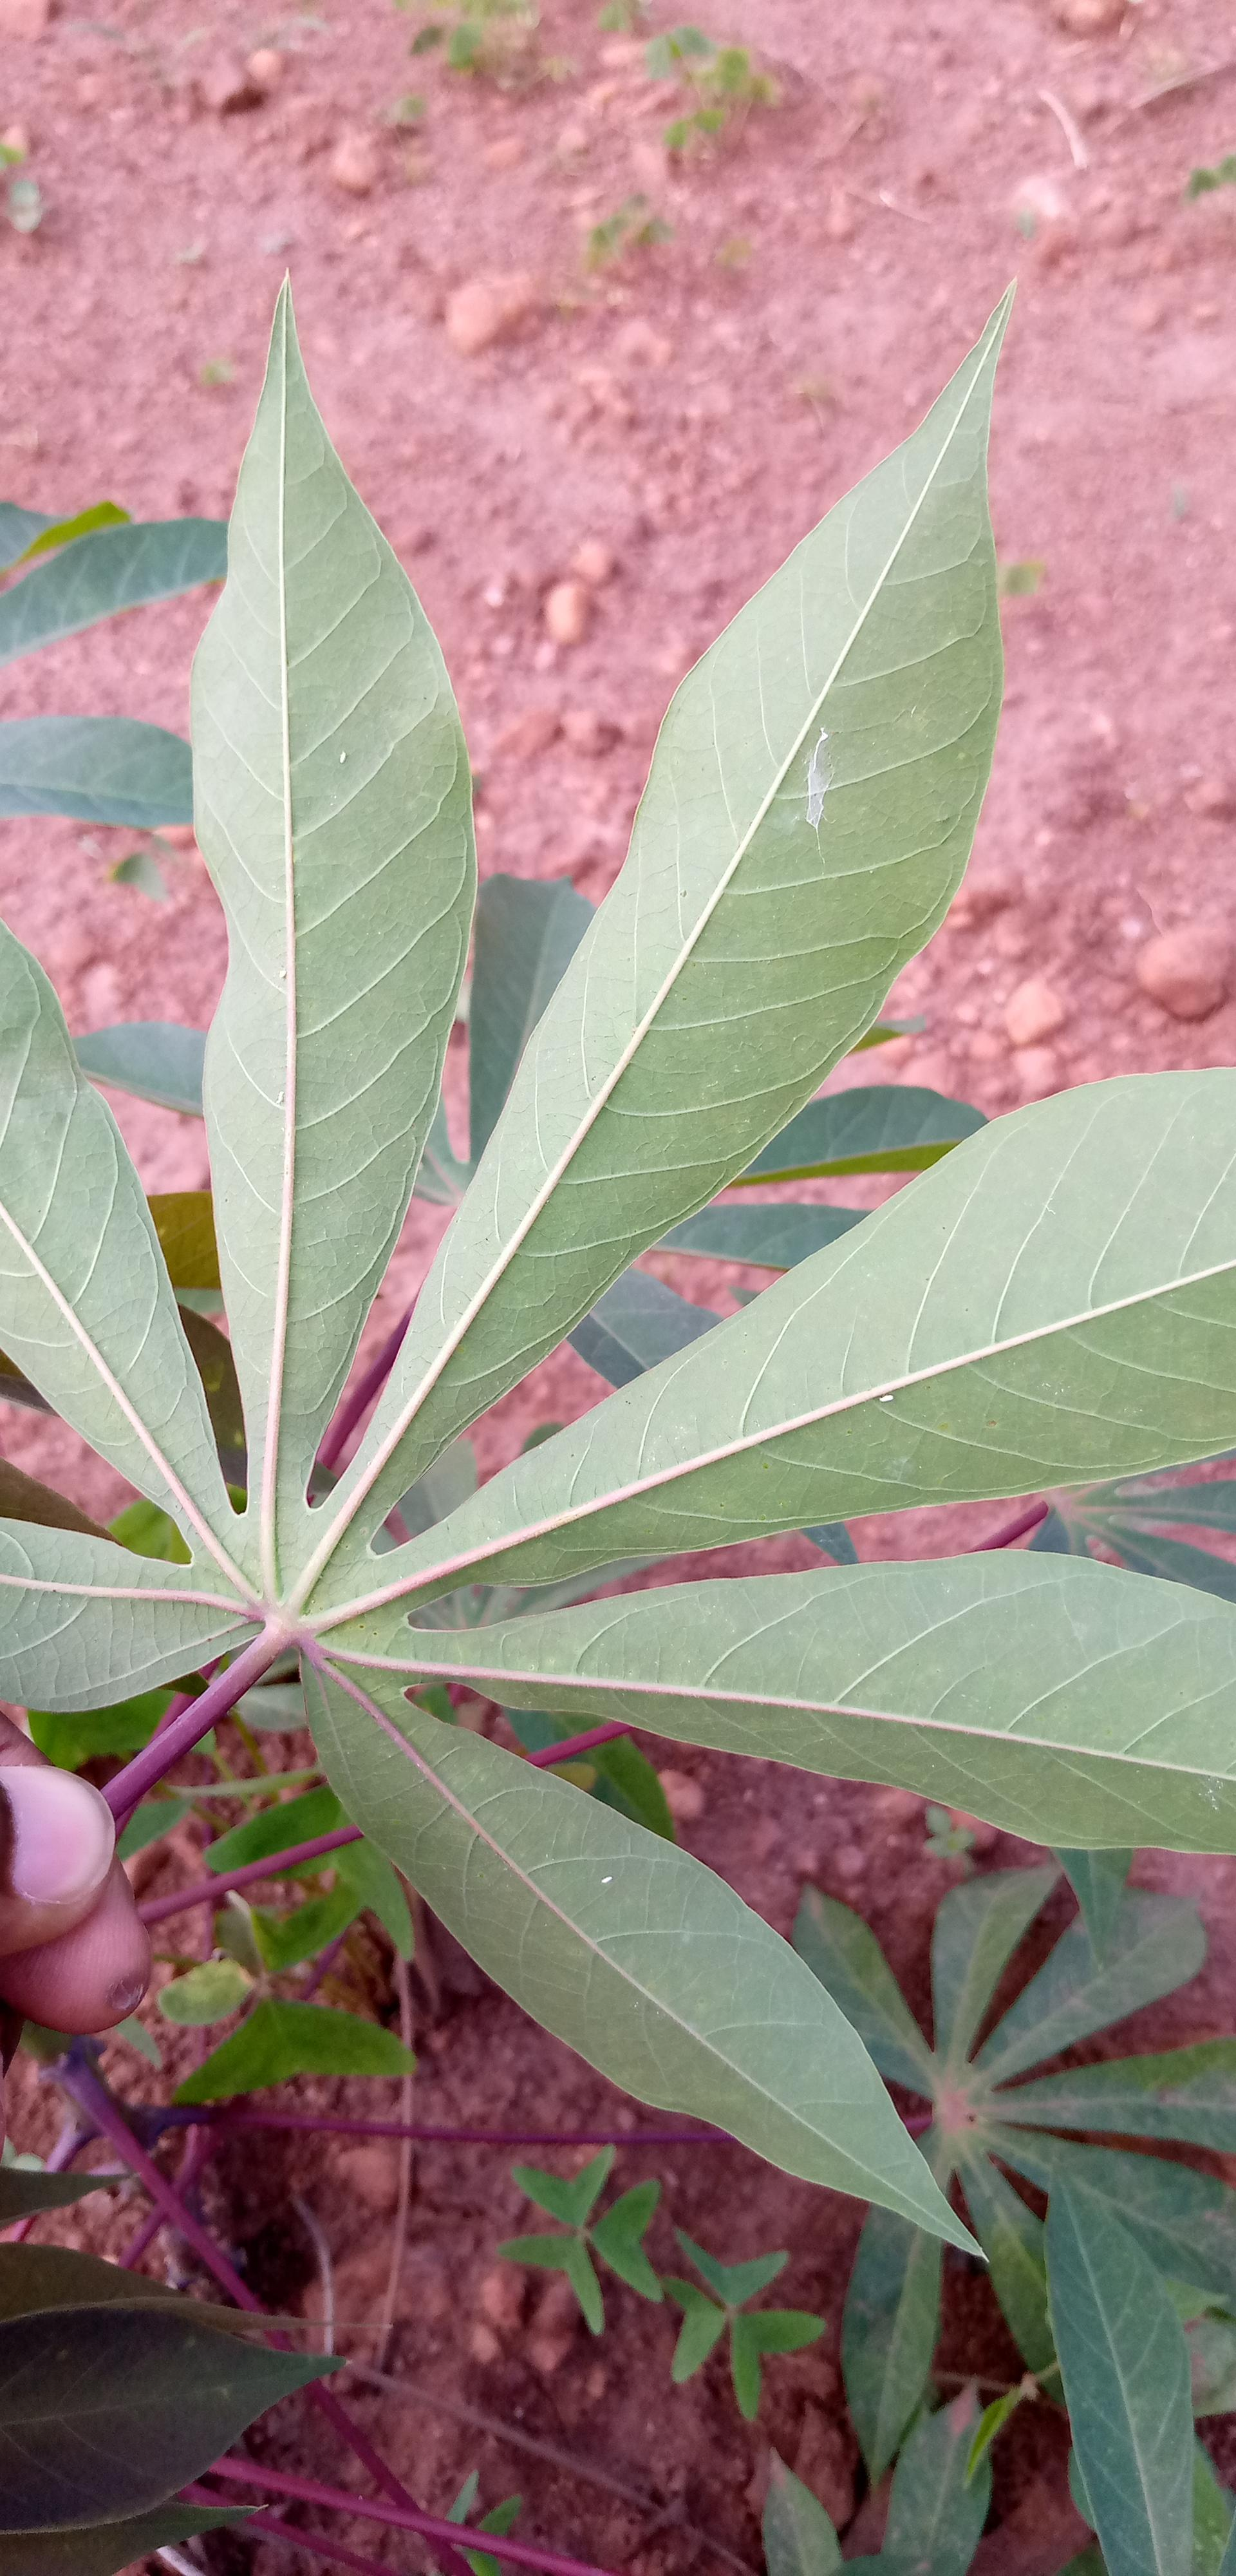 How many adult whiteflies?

5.